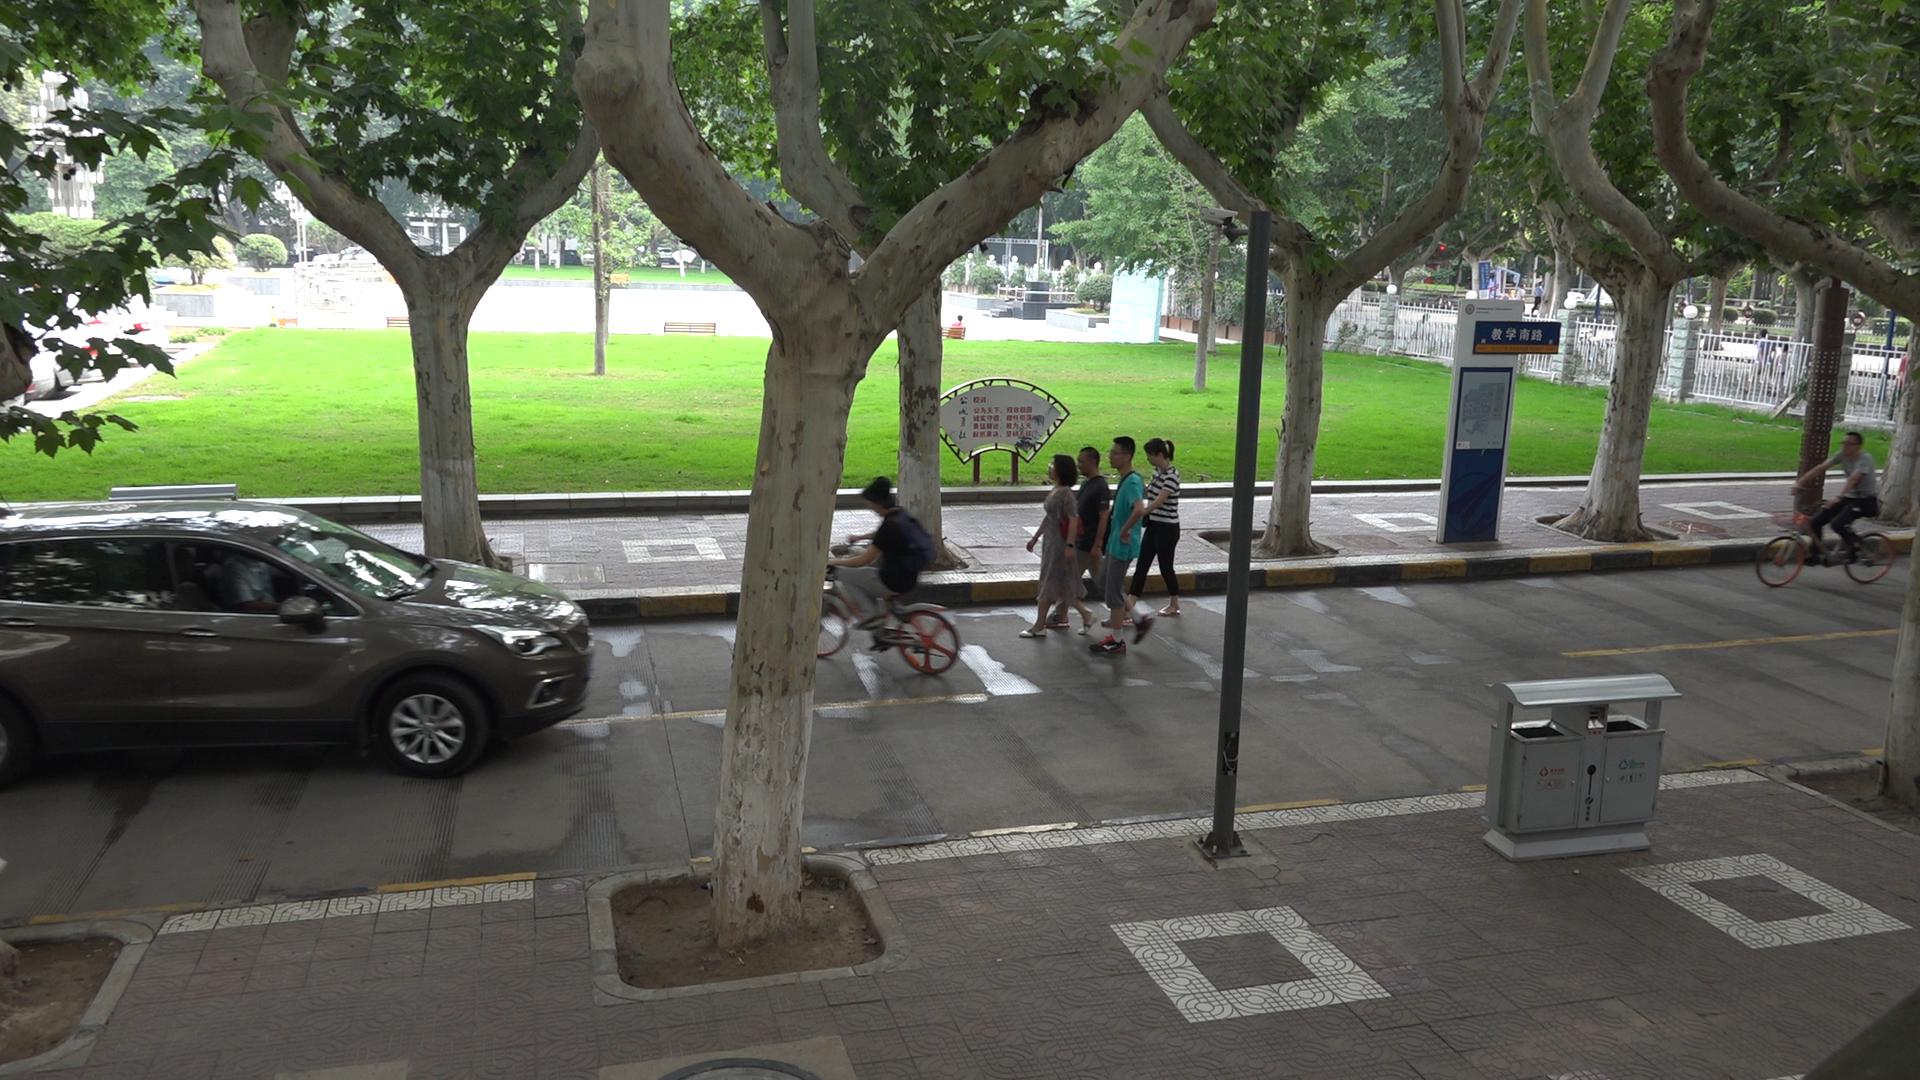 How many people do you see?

14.